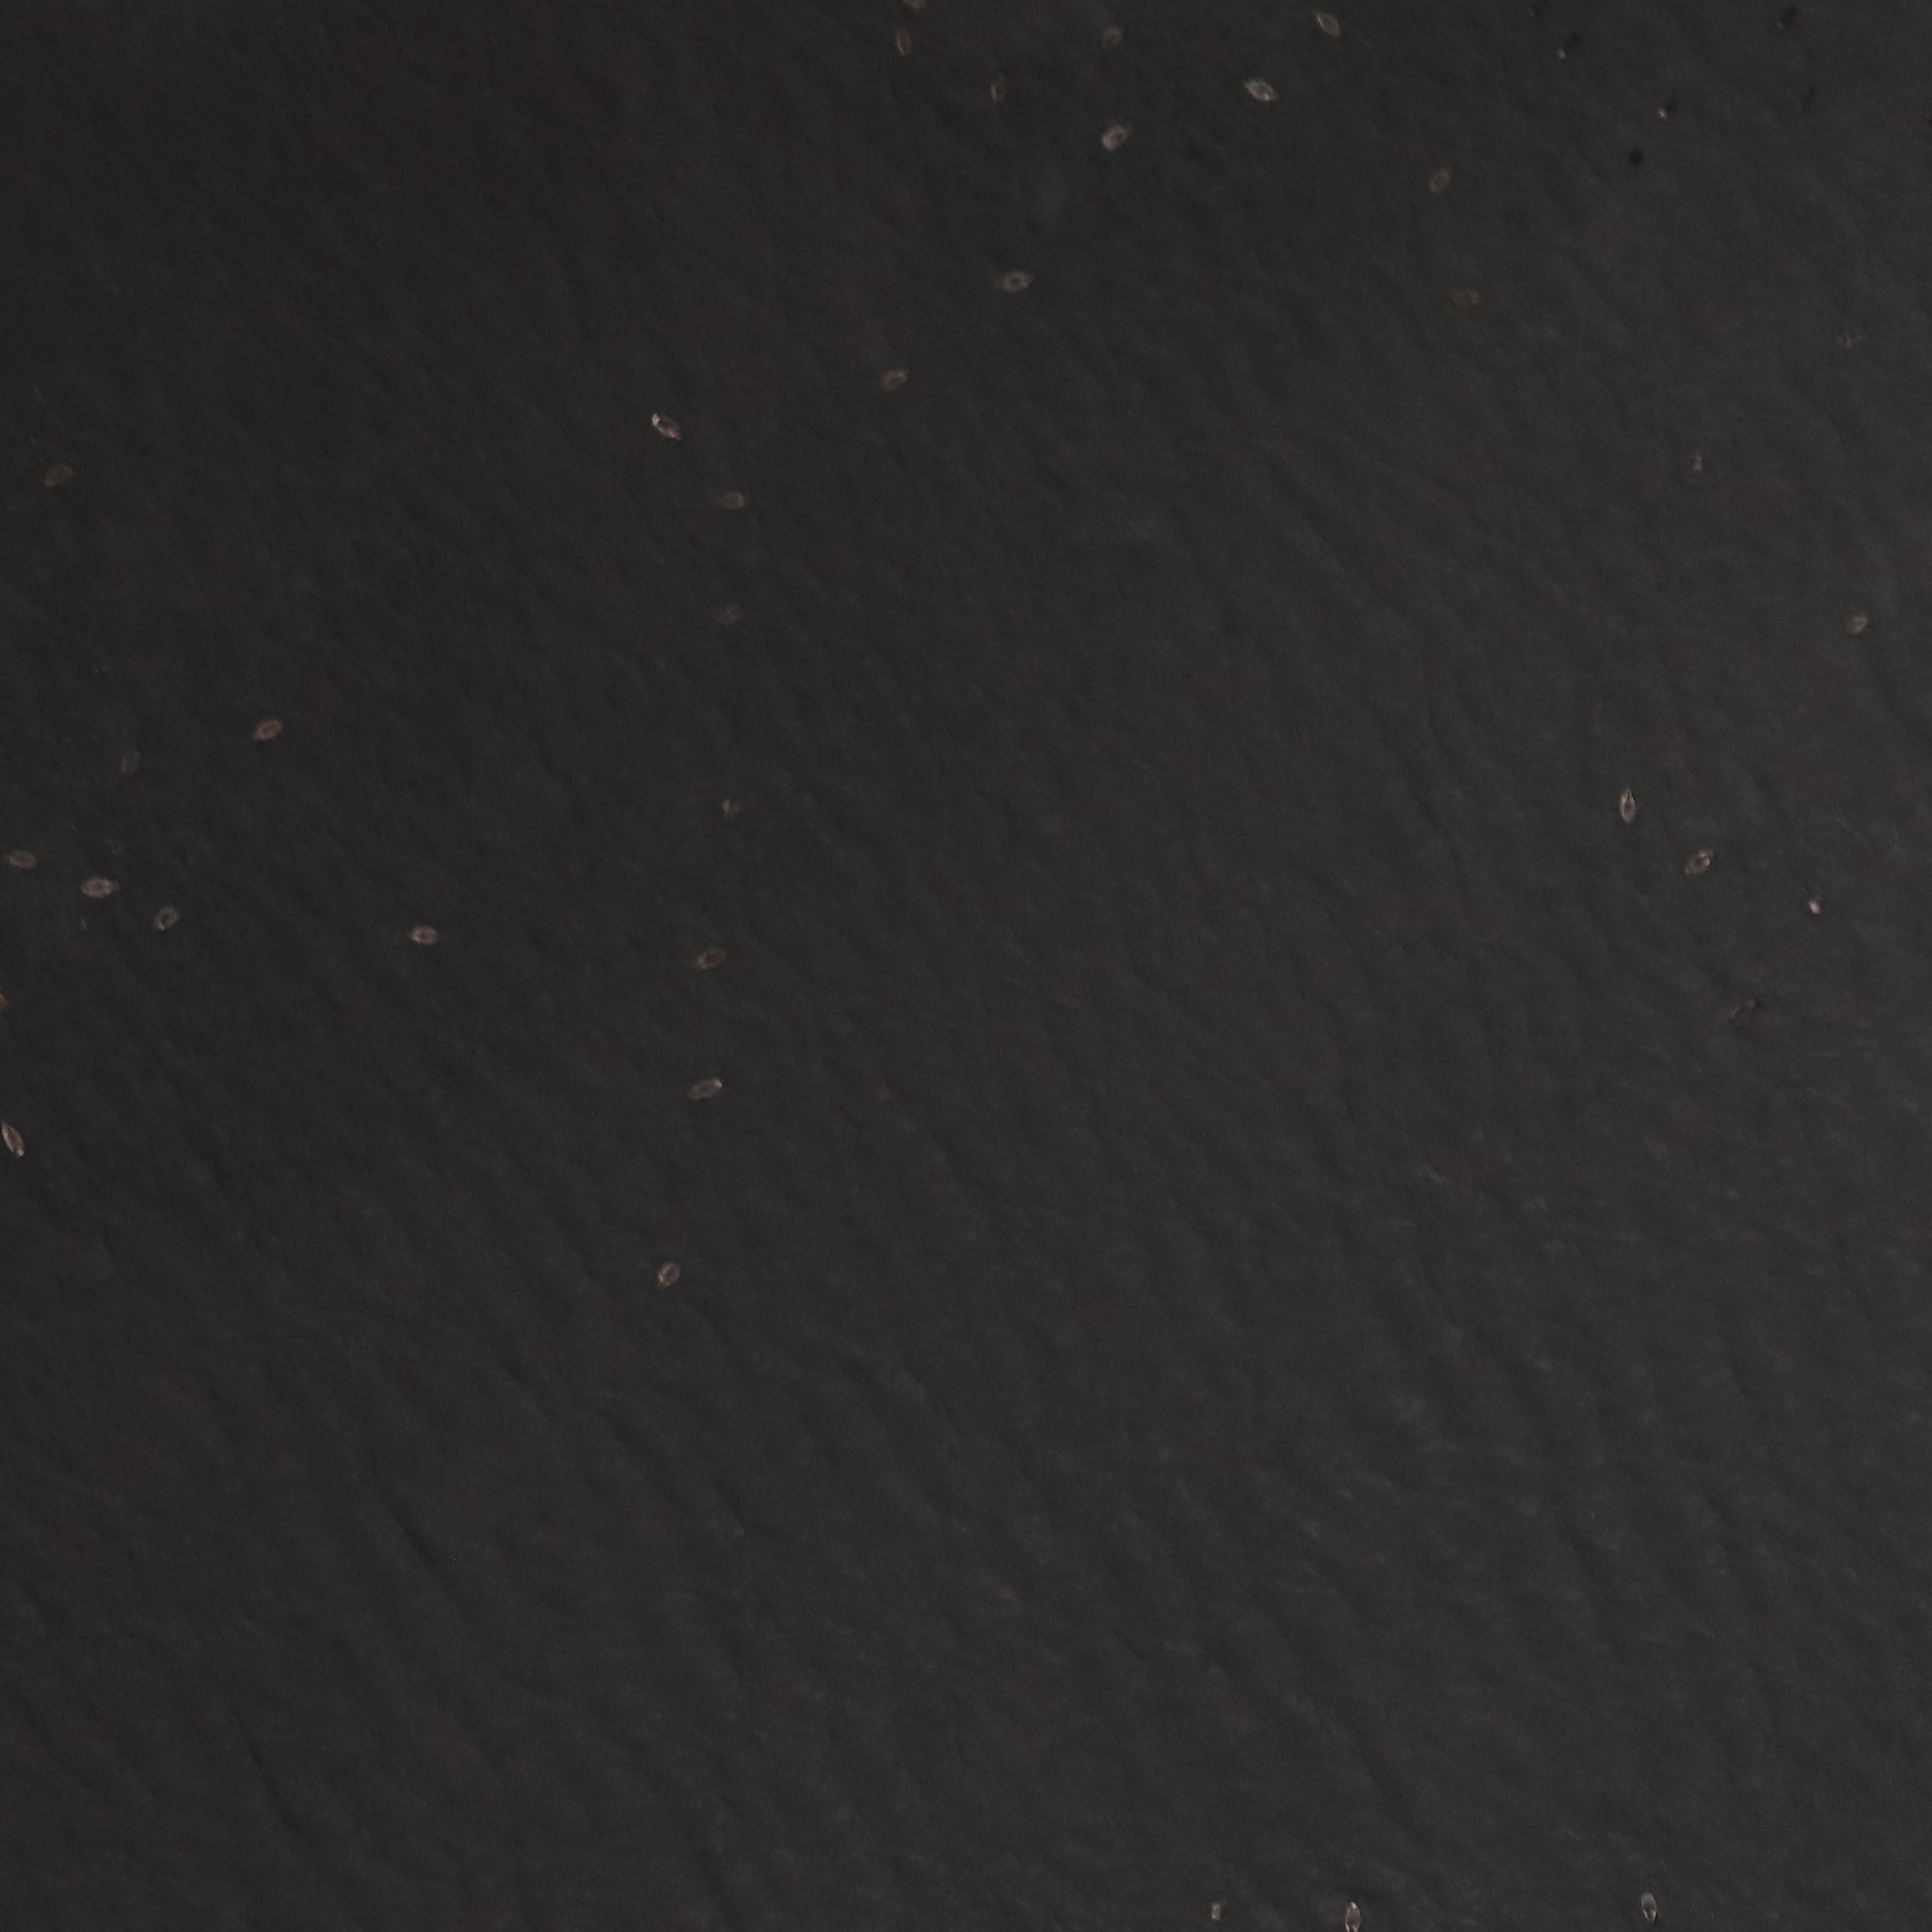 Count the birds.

42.